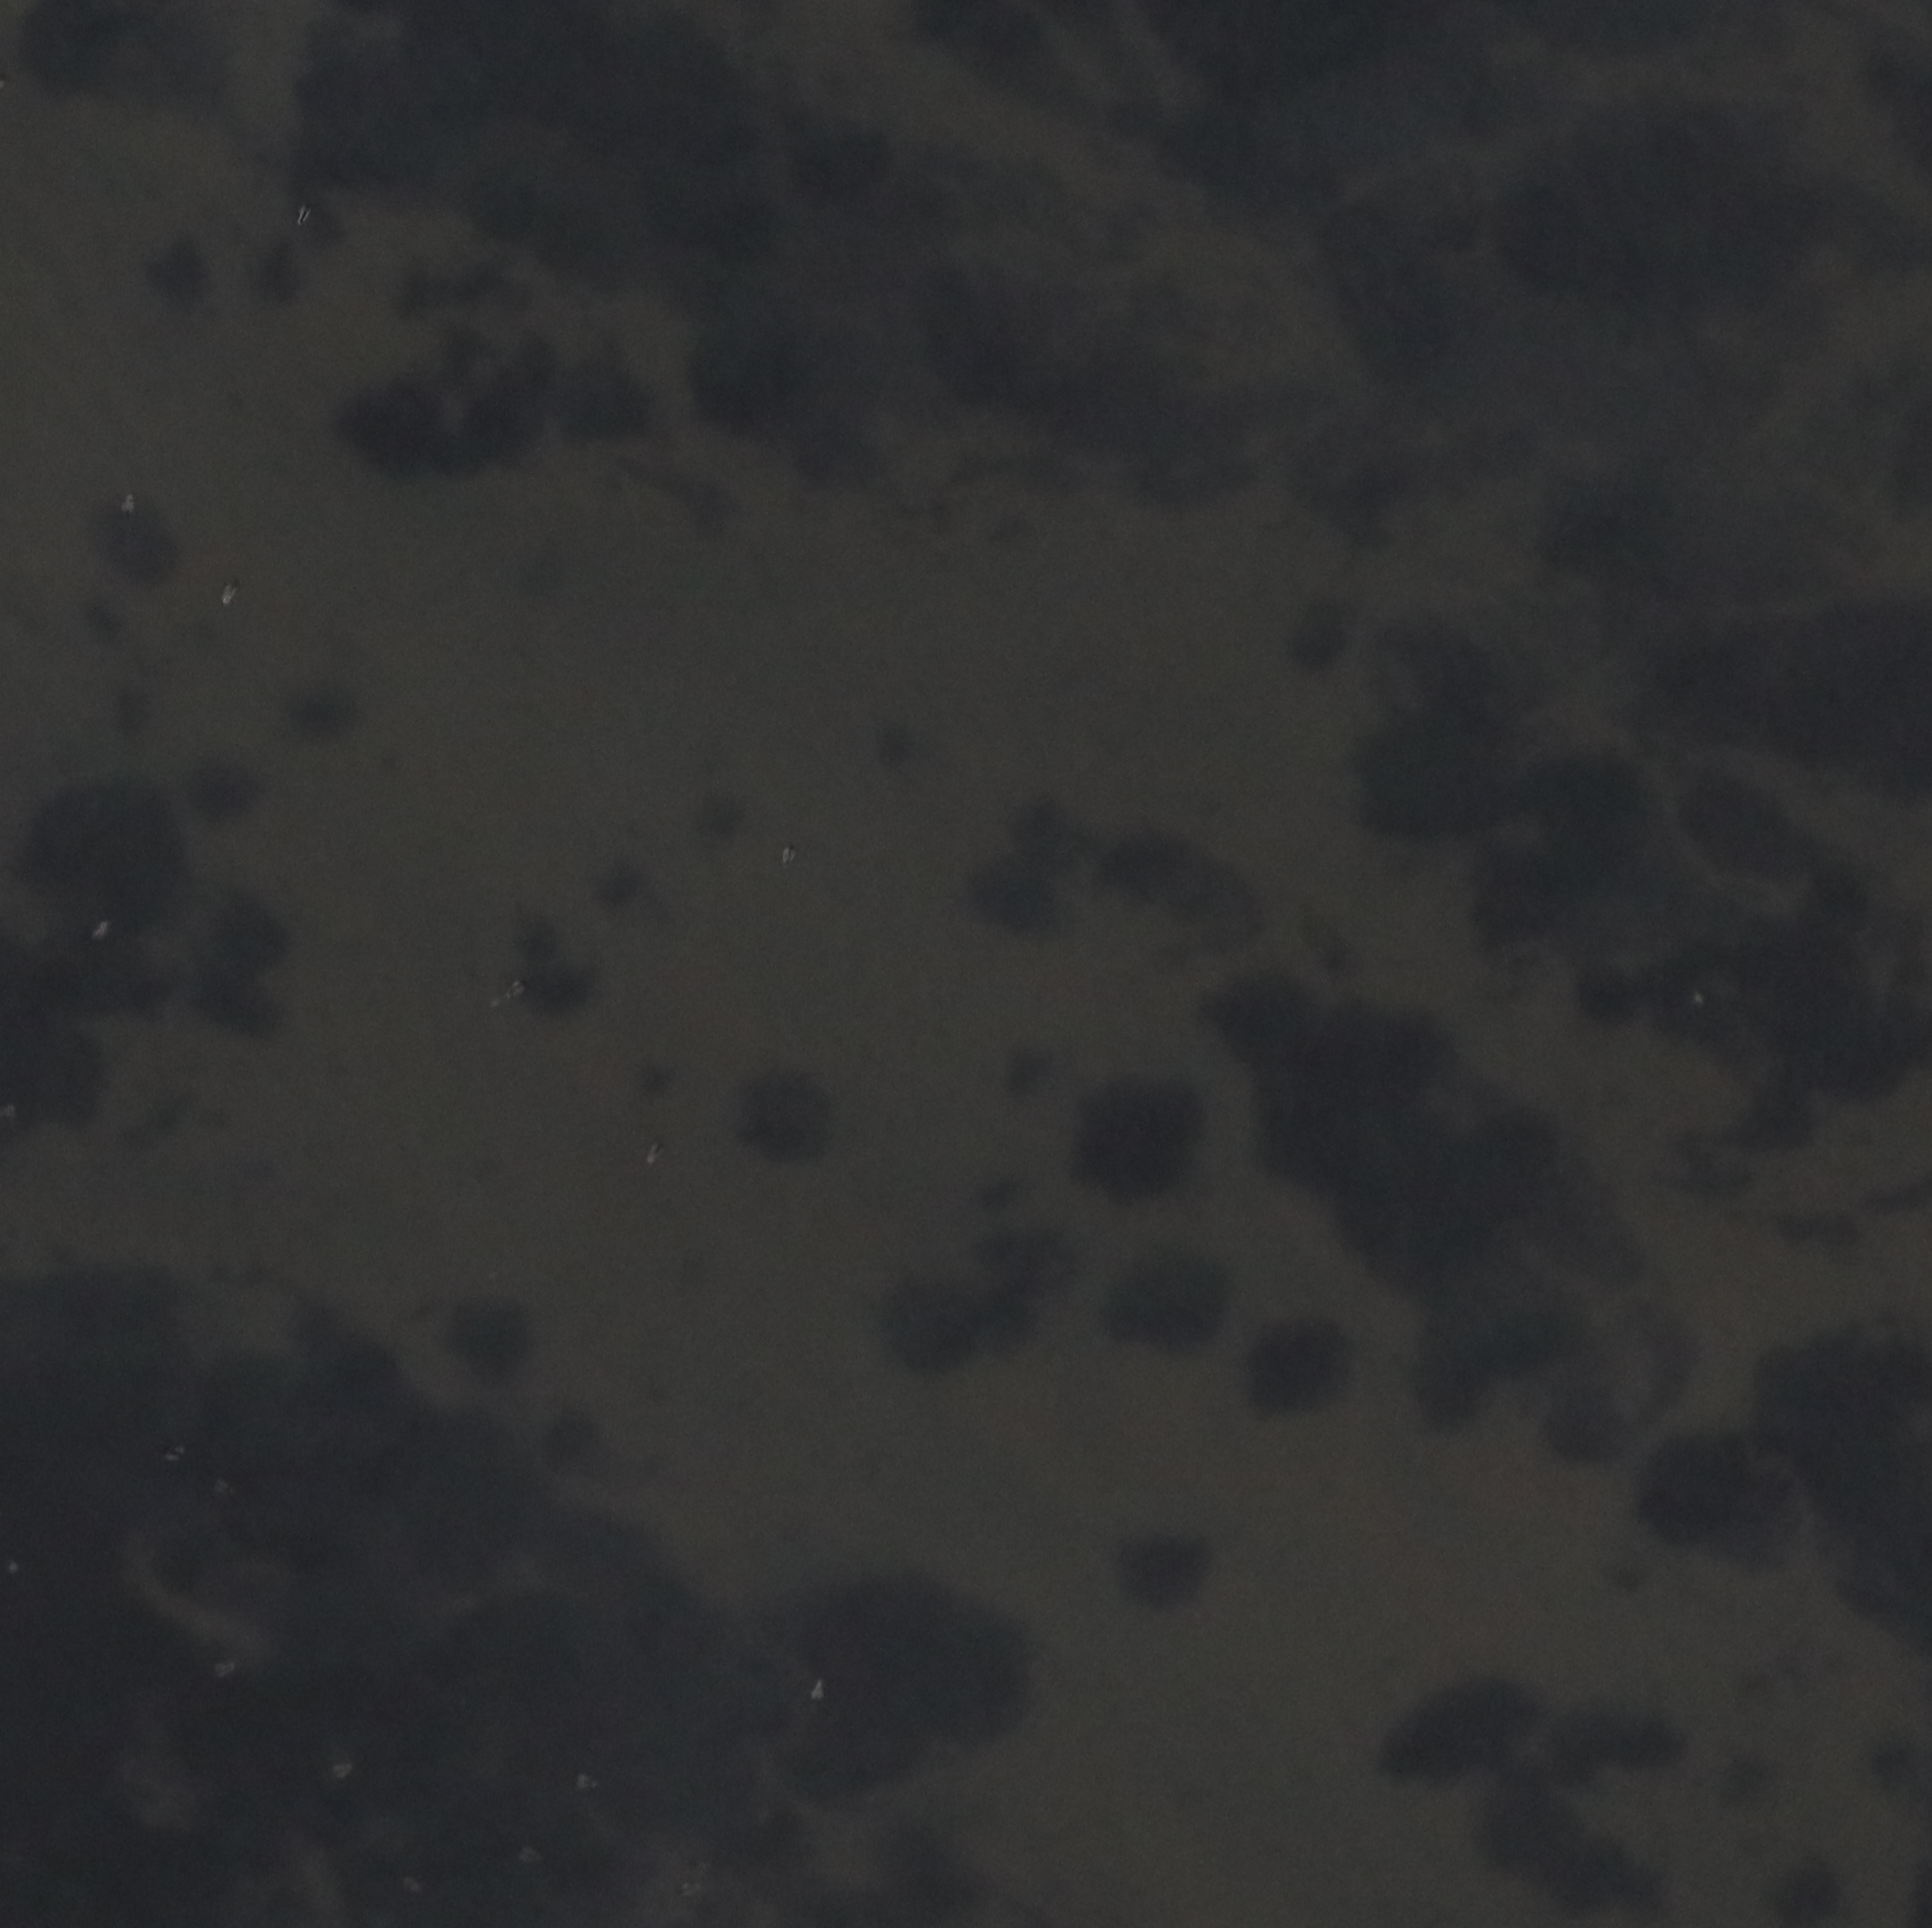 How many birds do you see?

17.